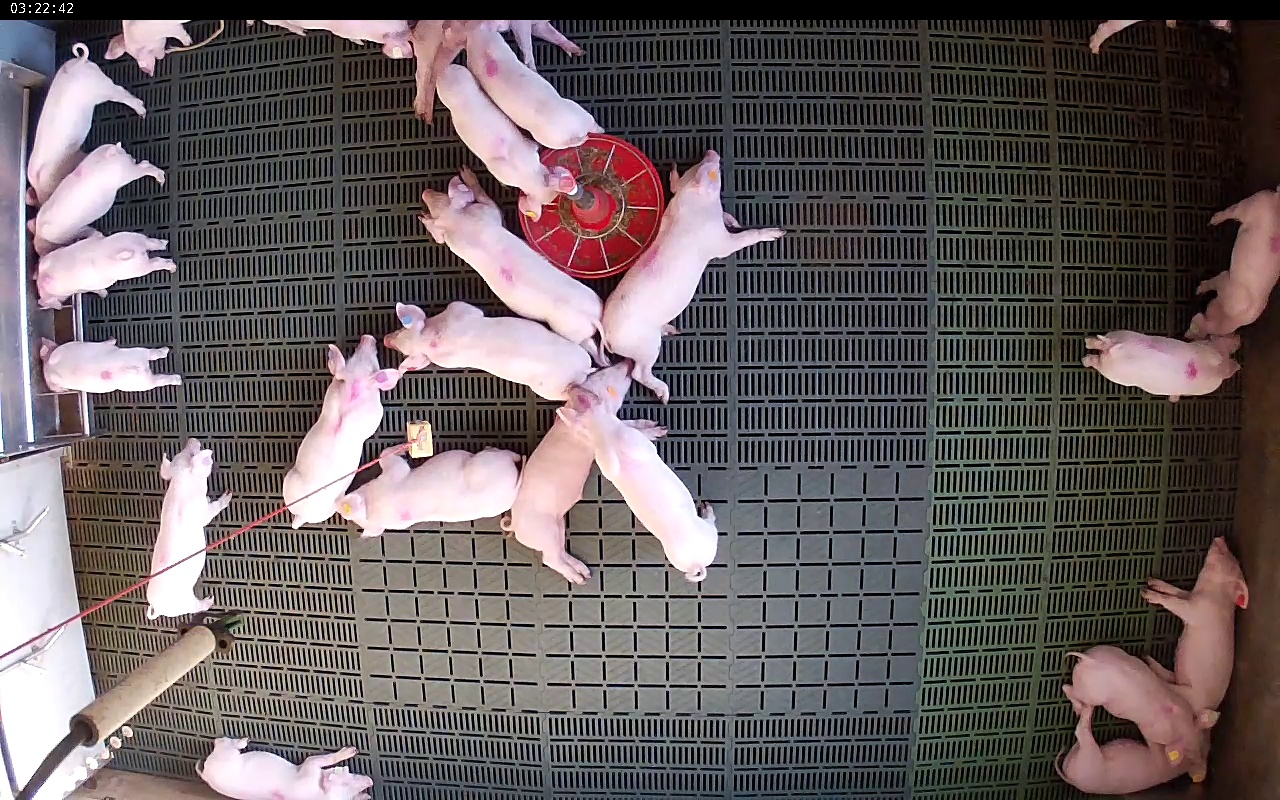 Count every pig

24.